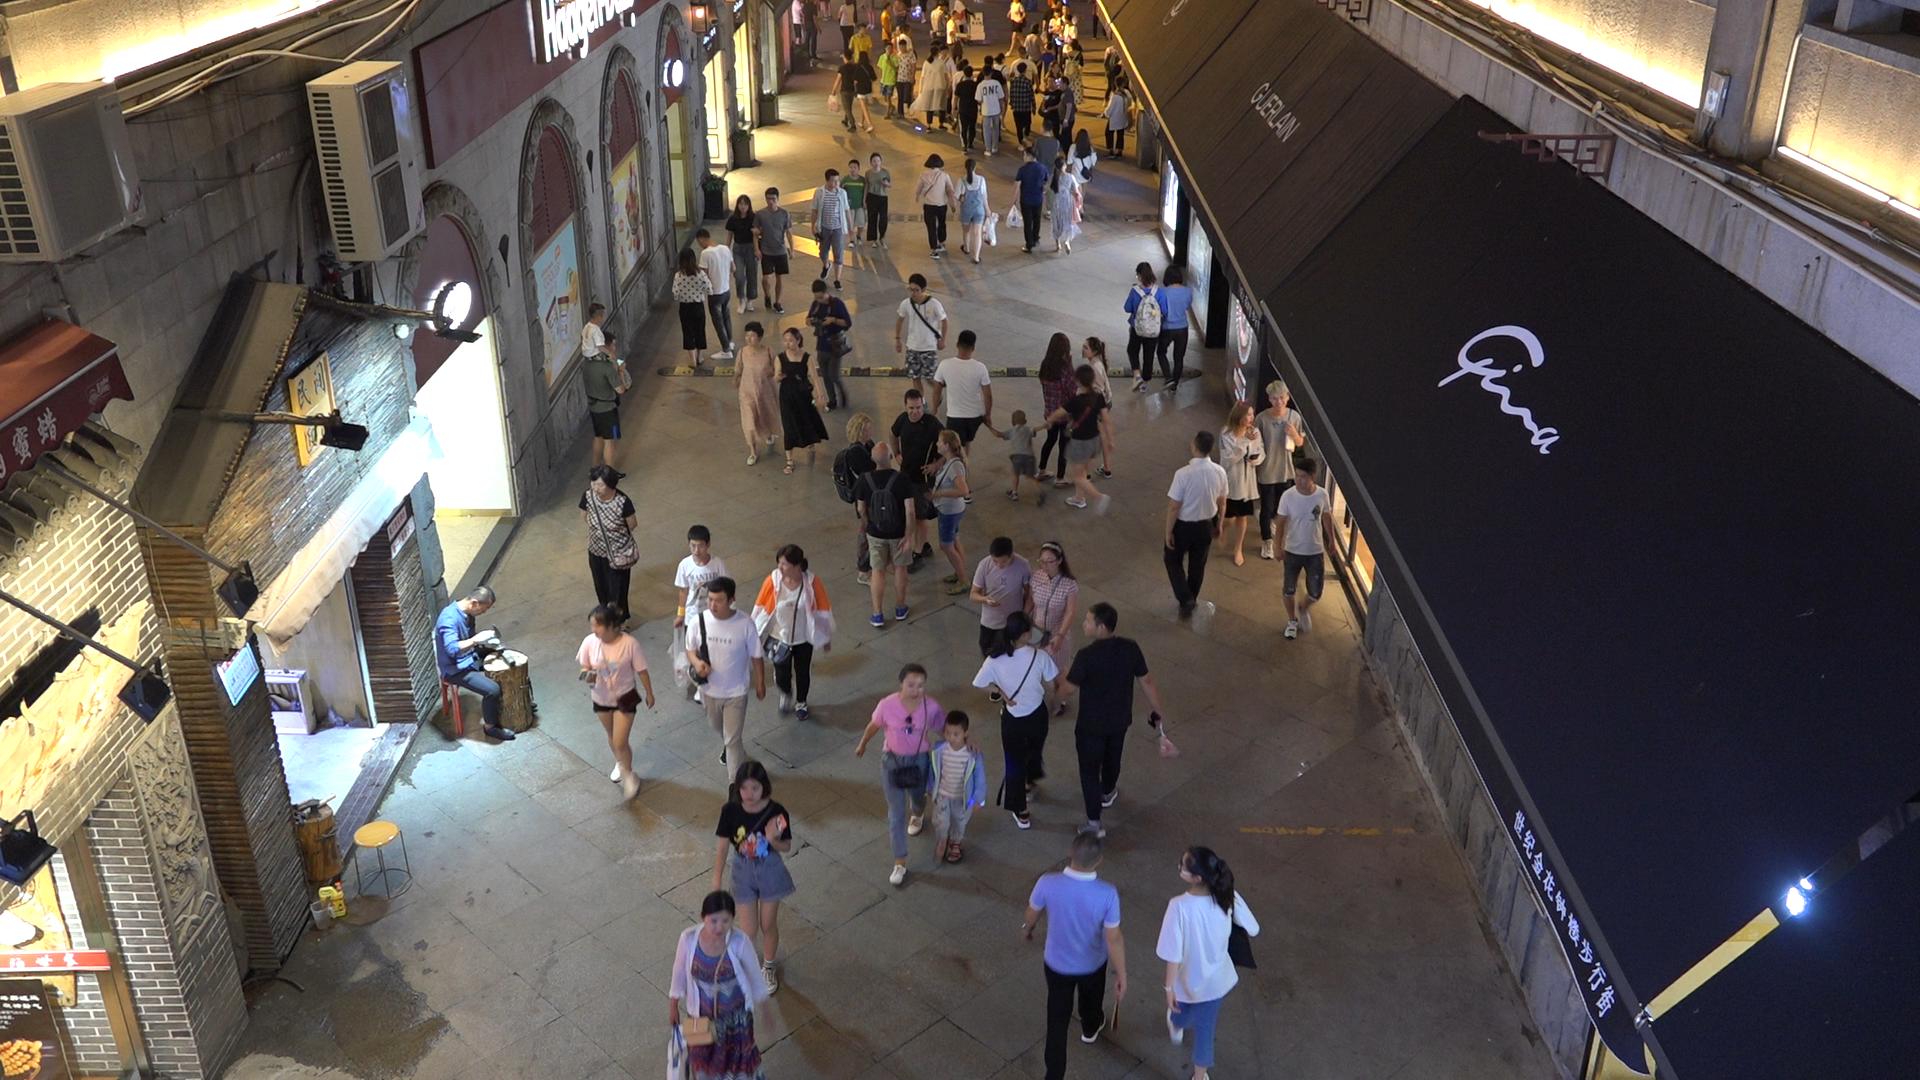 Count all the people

84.